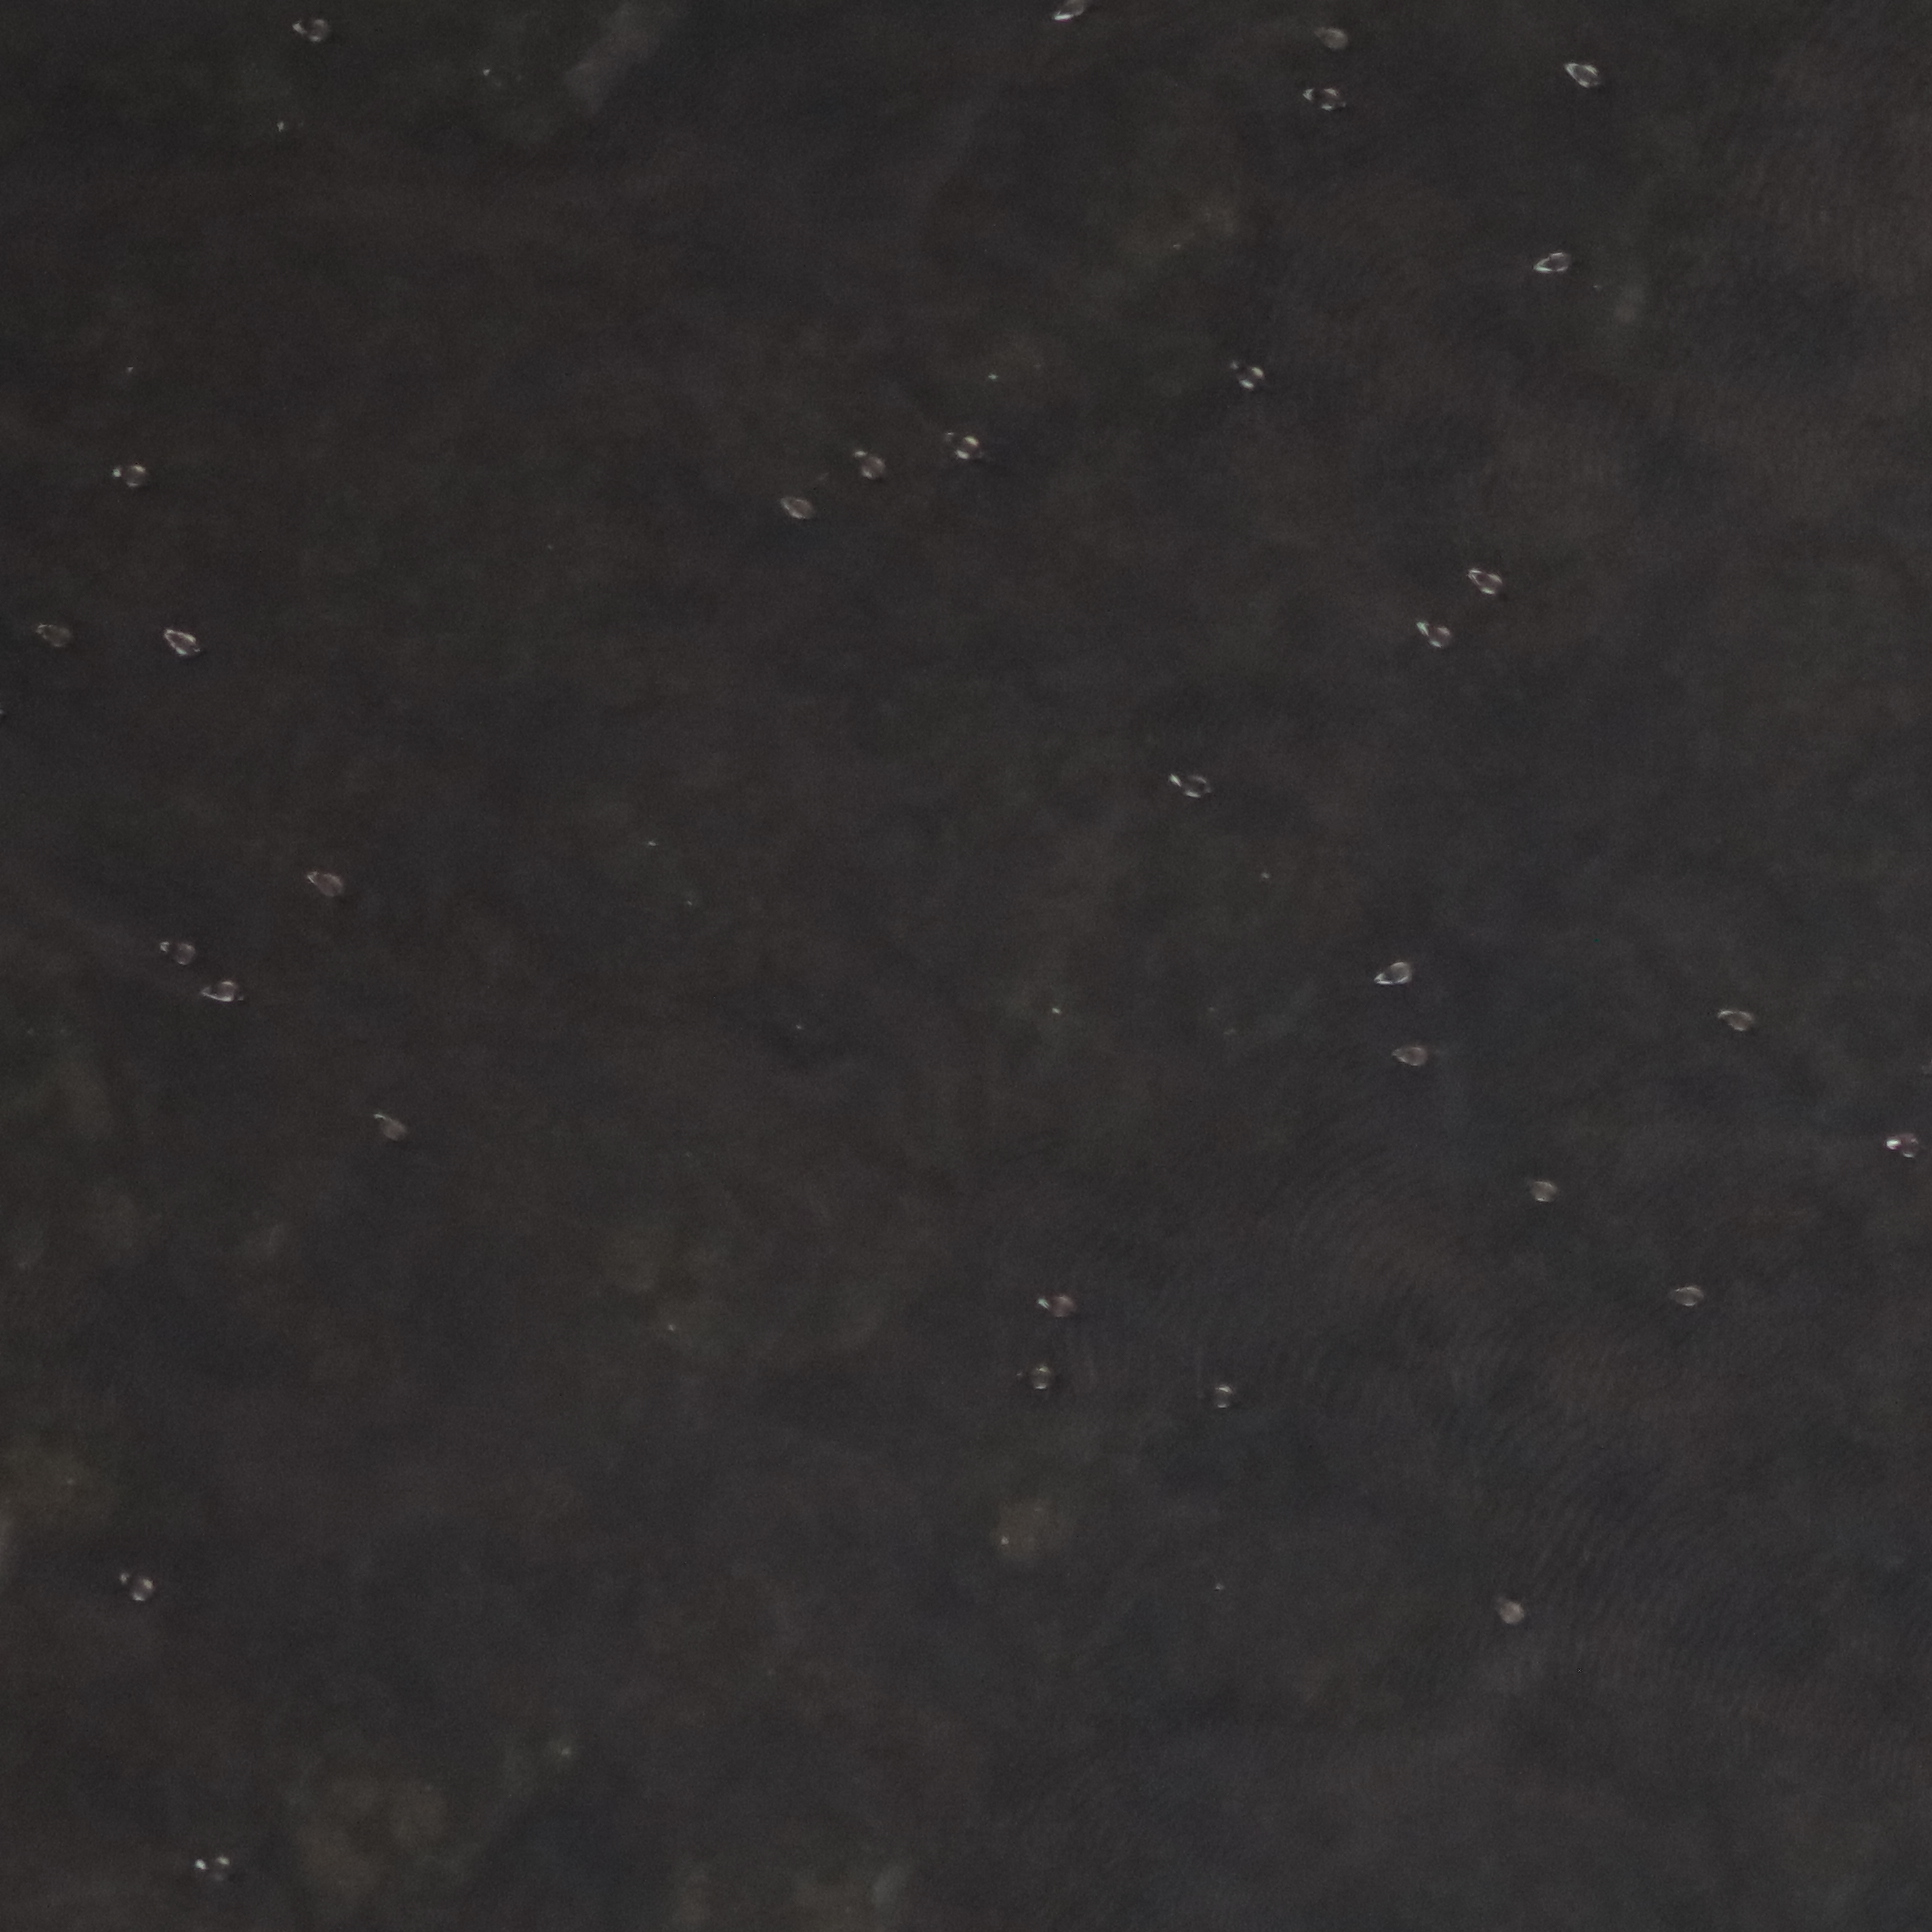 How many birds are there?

31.